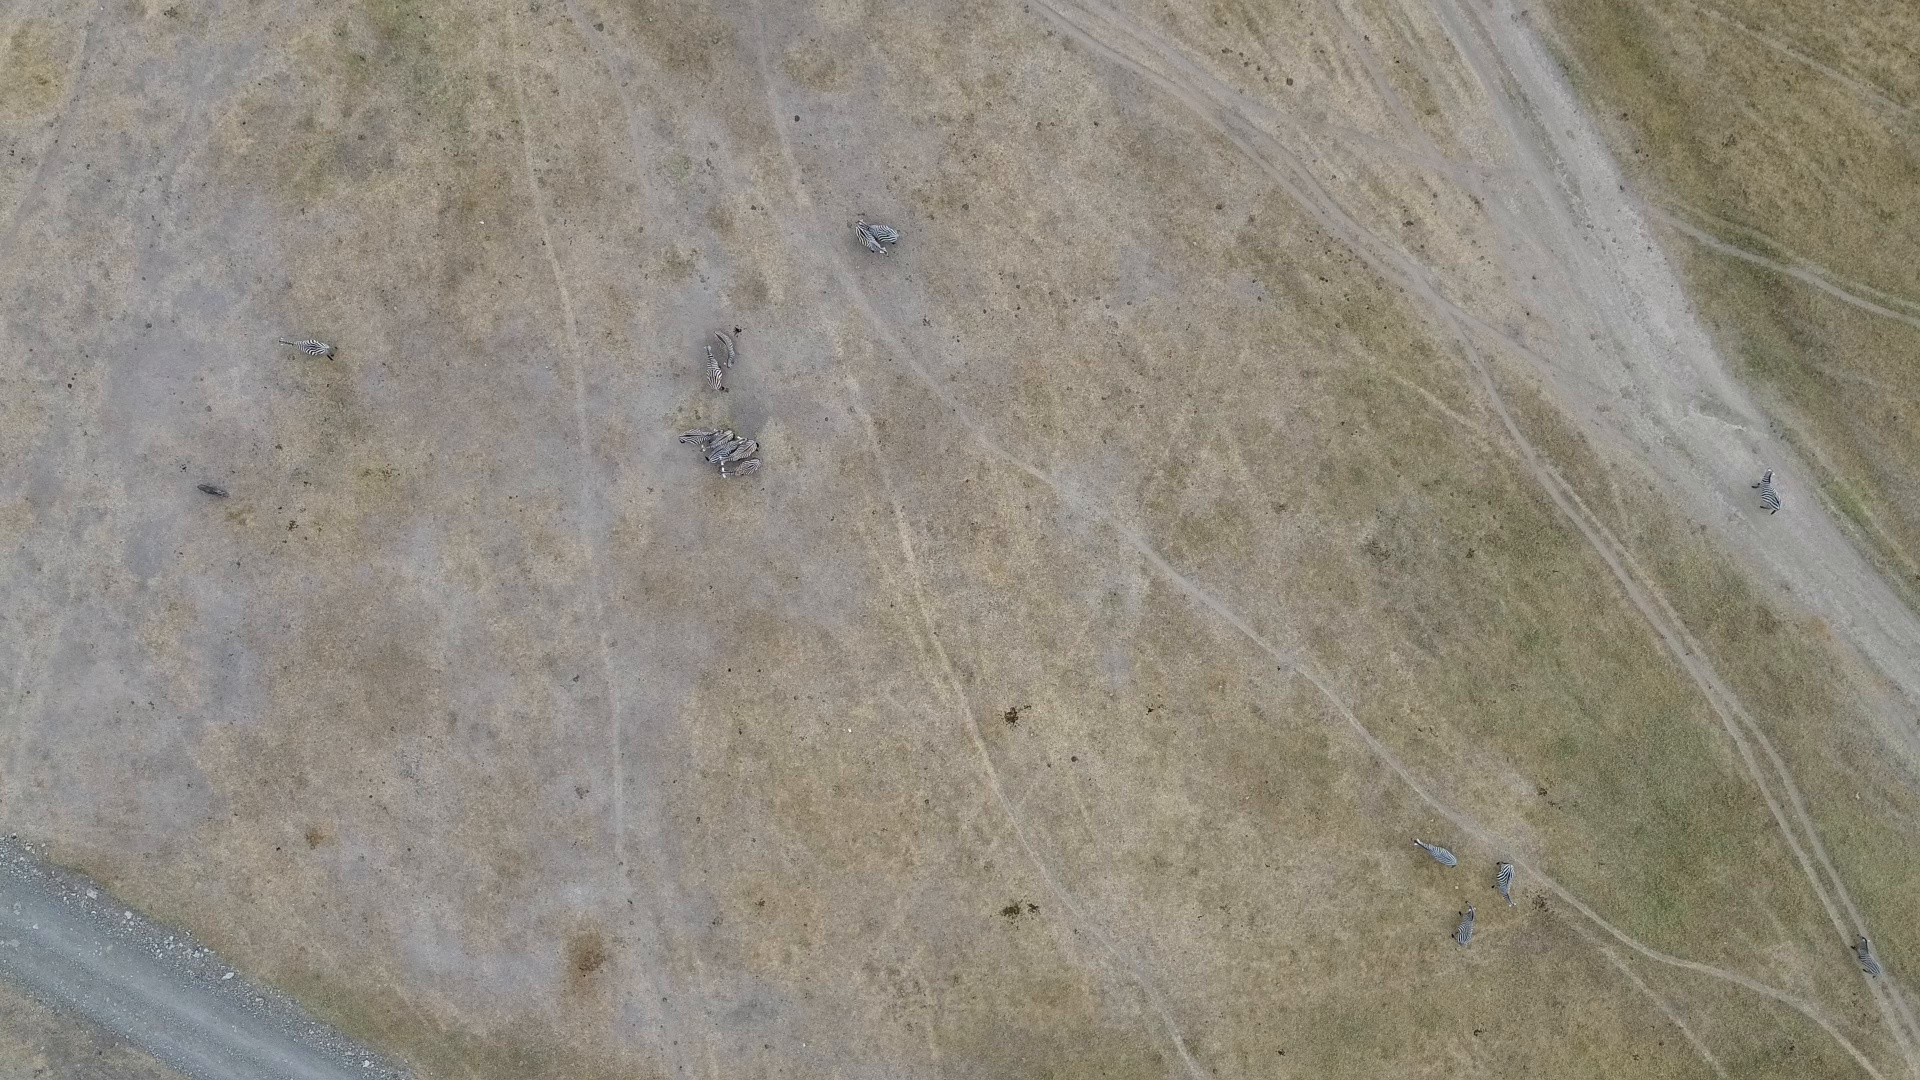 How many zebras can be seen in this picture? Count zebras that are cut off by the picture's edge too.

15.